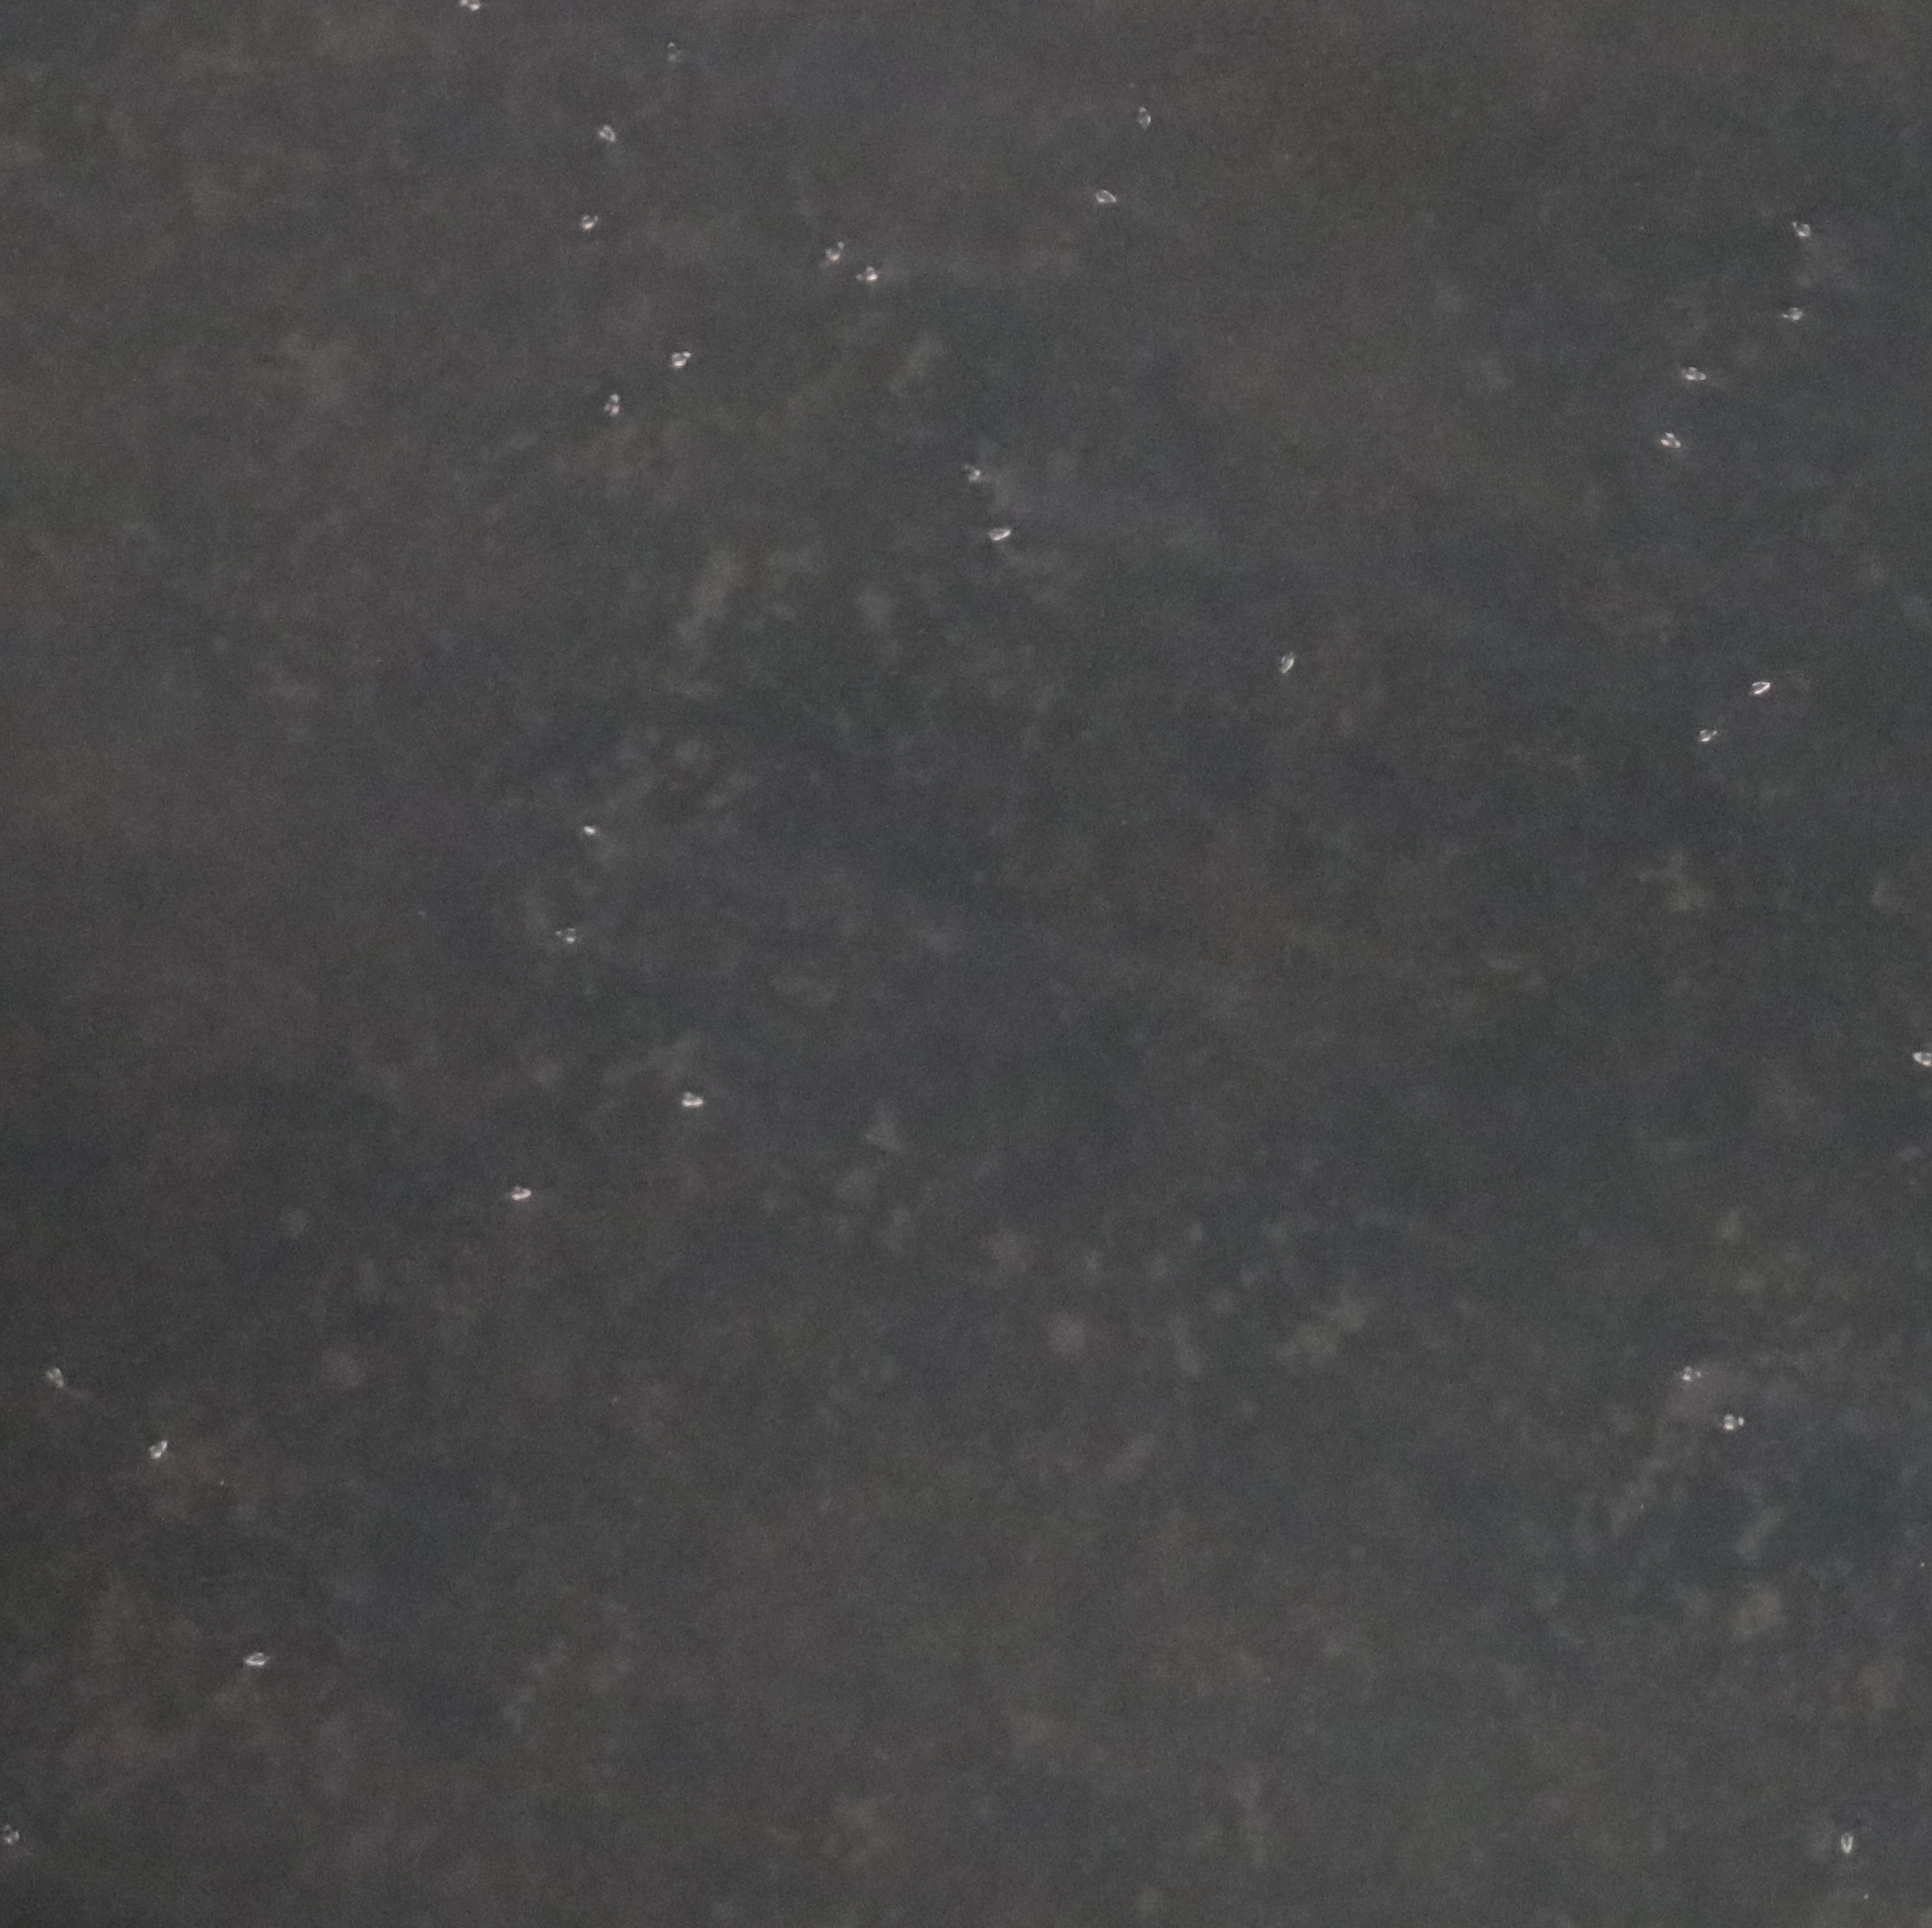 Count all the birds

31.